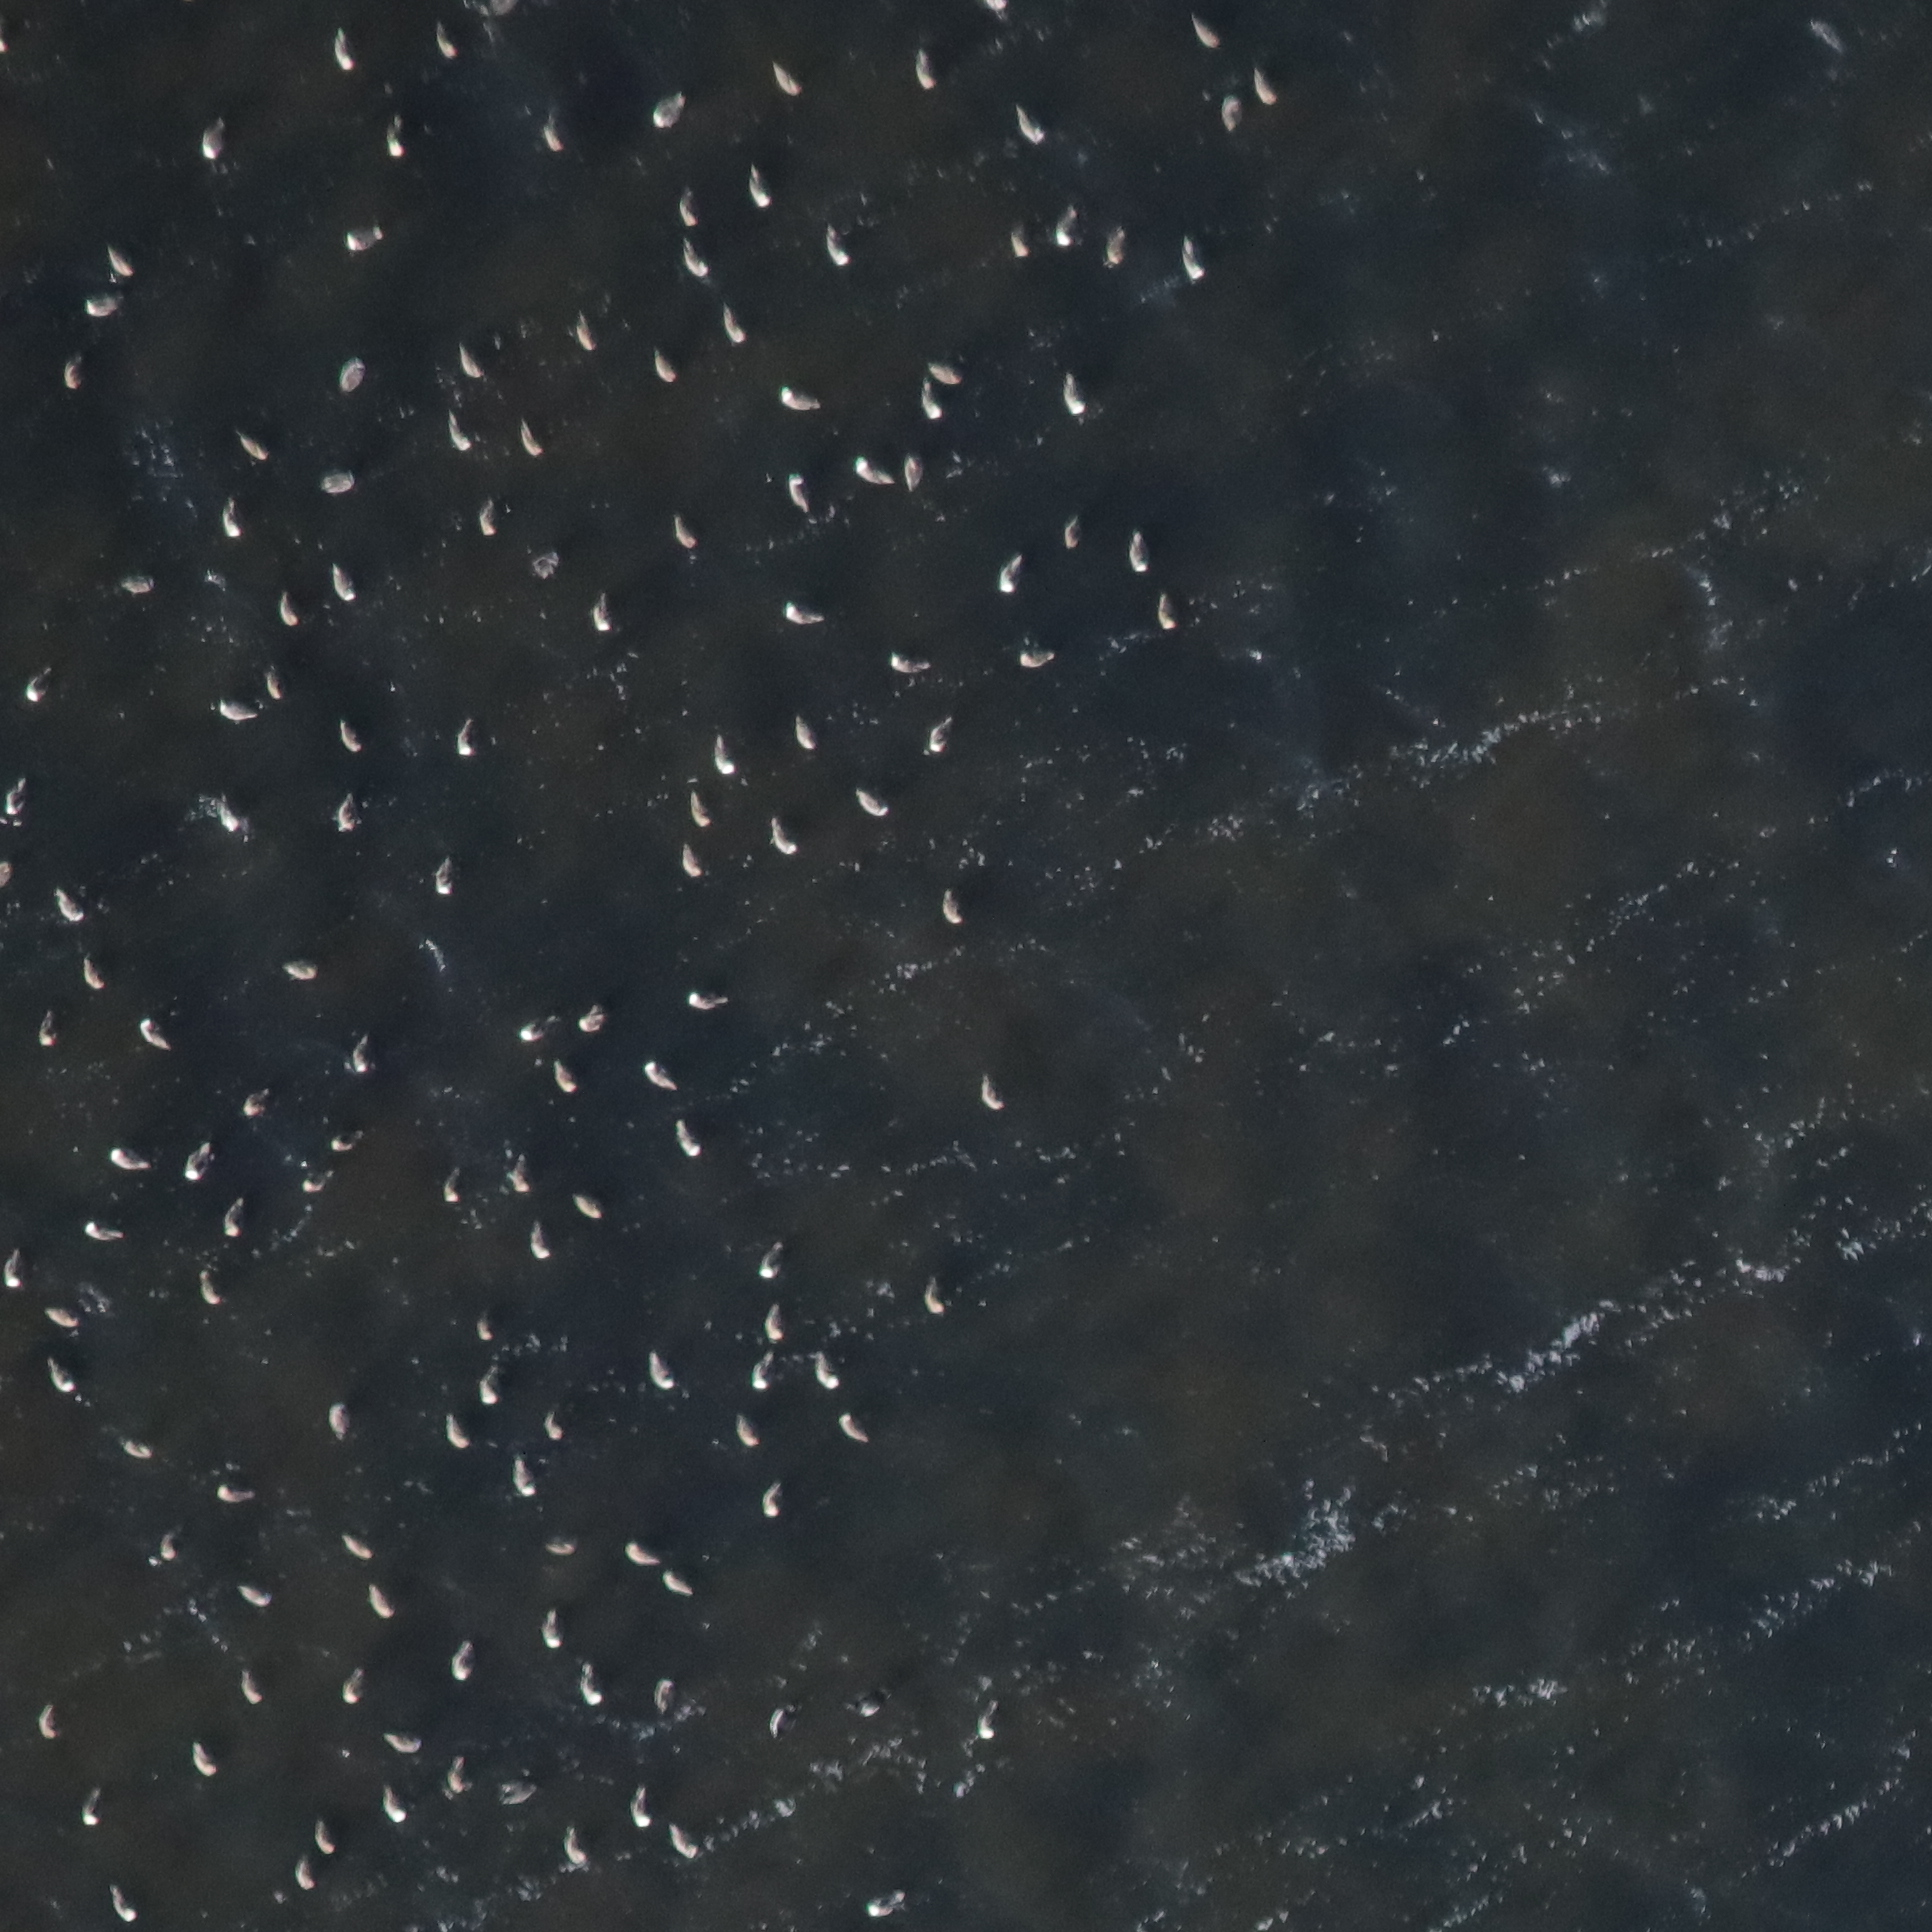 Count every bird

147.